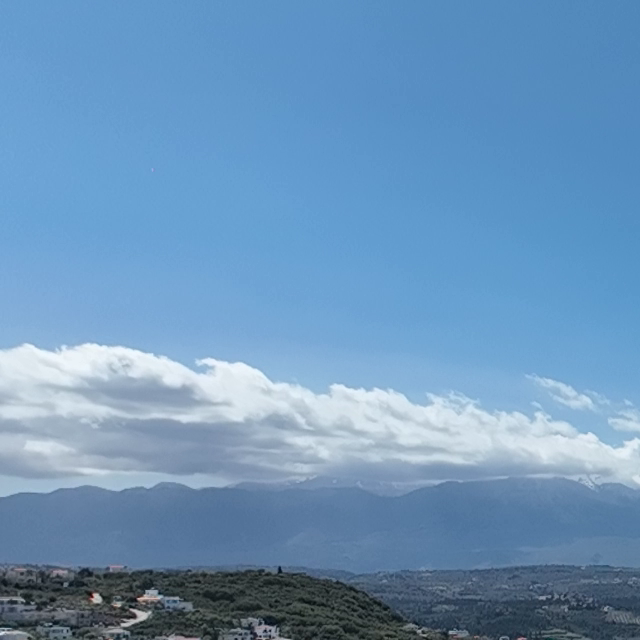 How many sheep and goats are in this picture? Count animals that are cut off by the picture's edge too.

0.